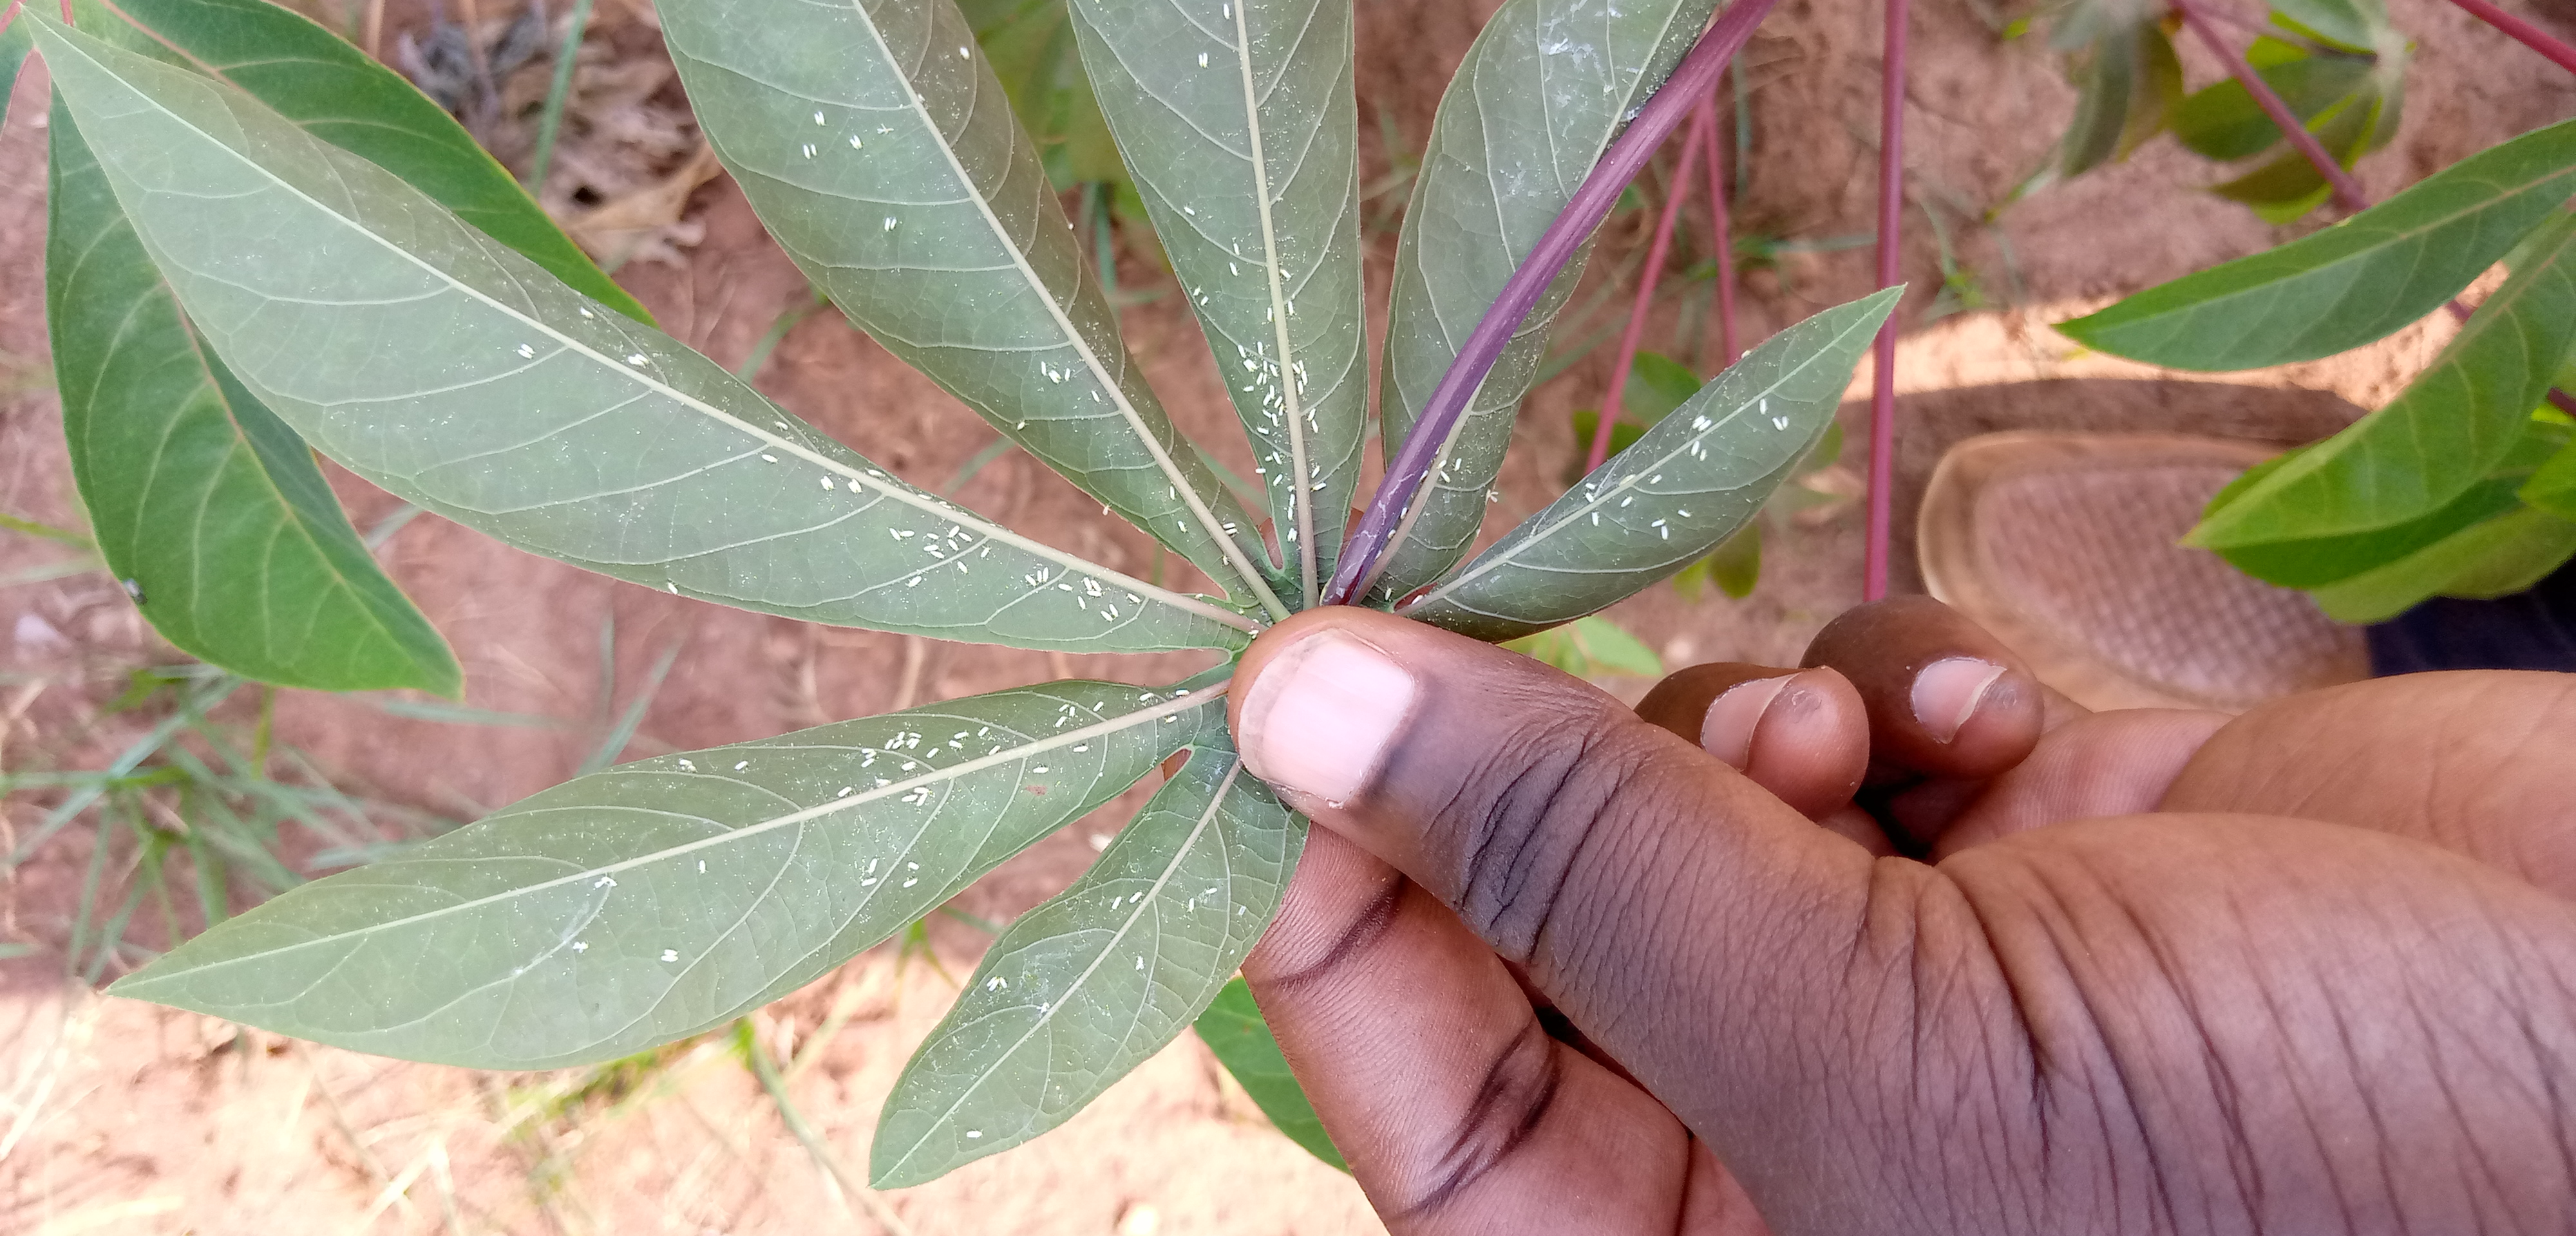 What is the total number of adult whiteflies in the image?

185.